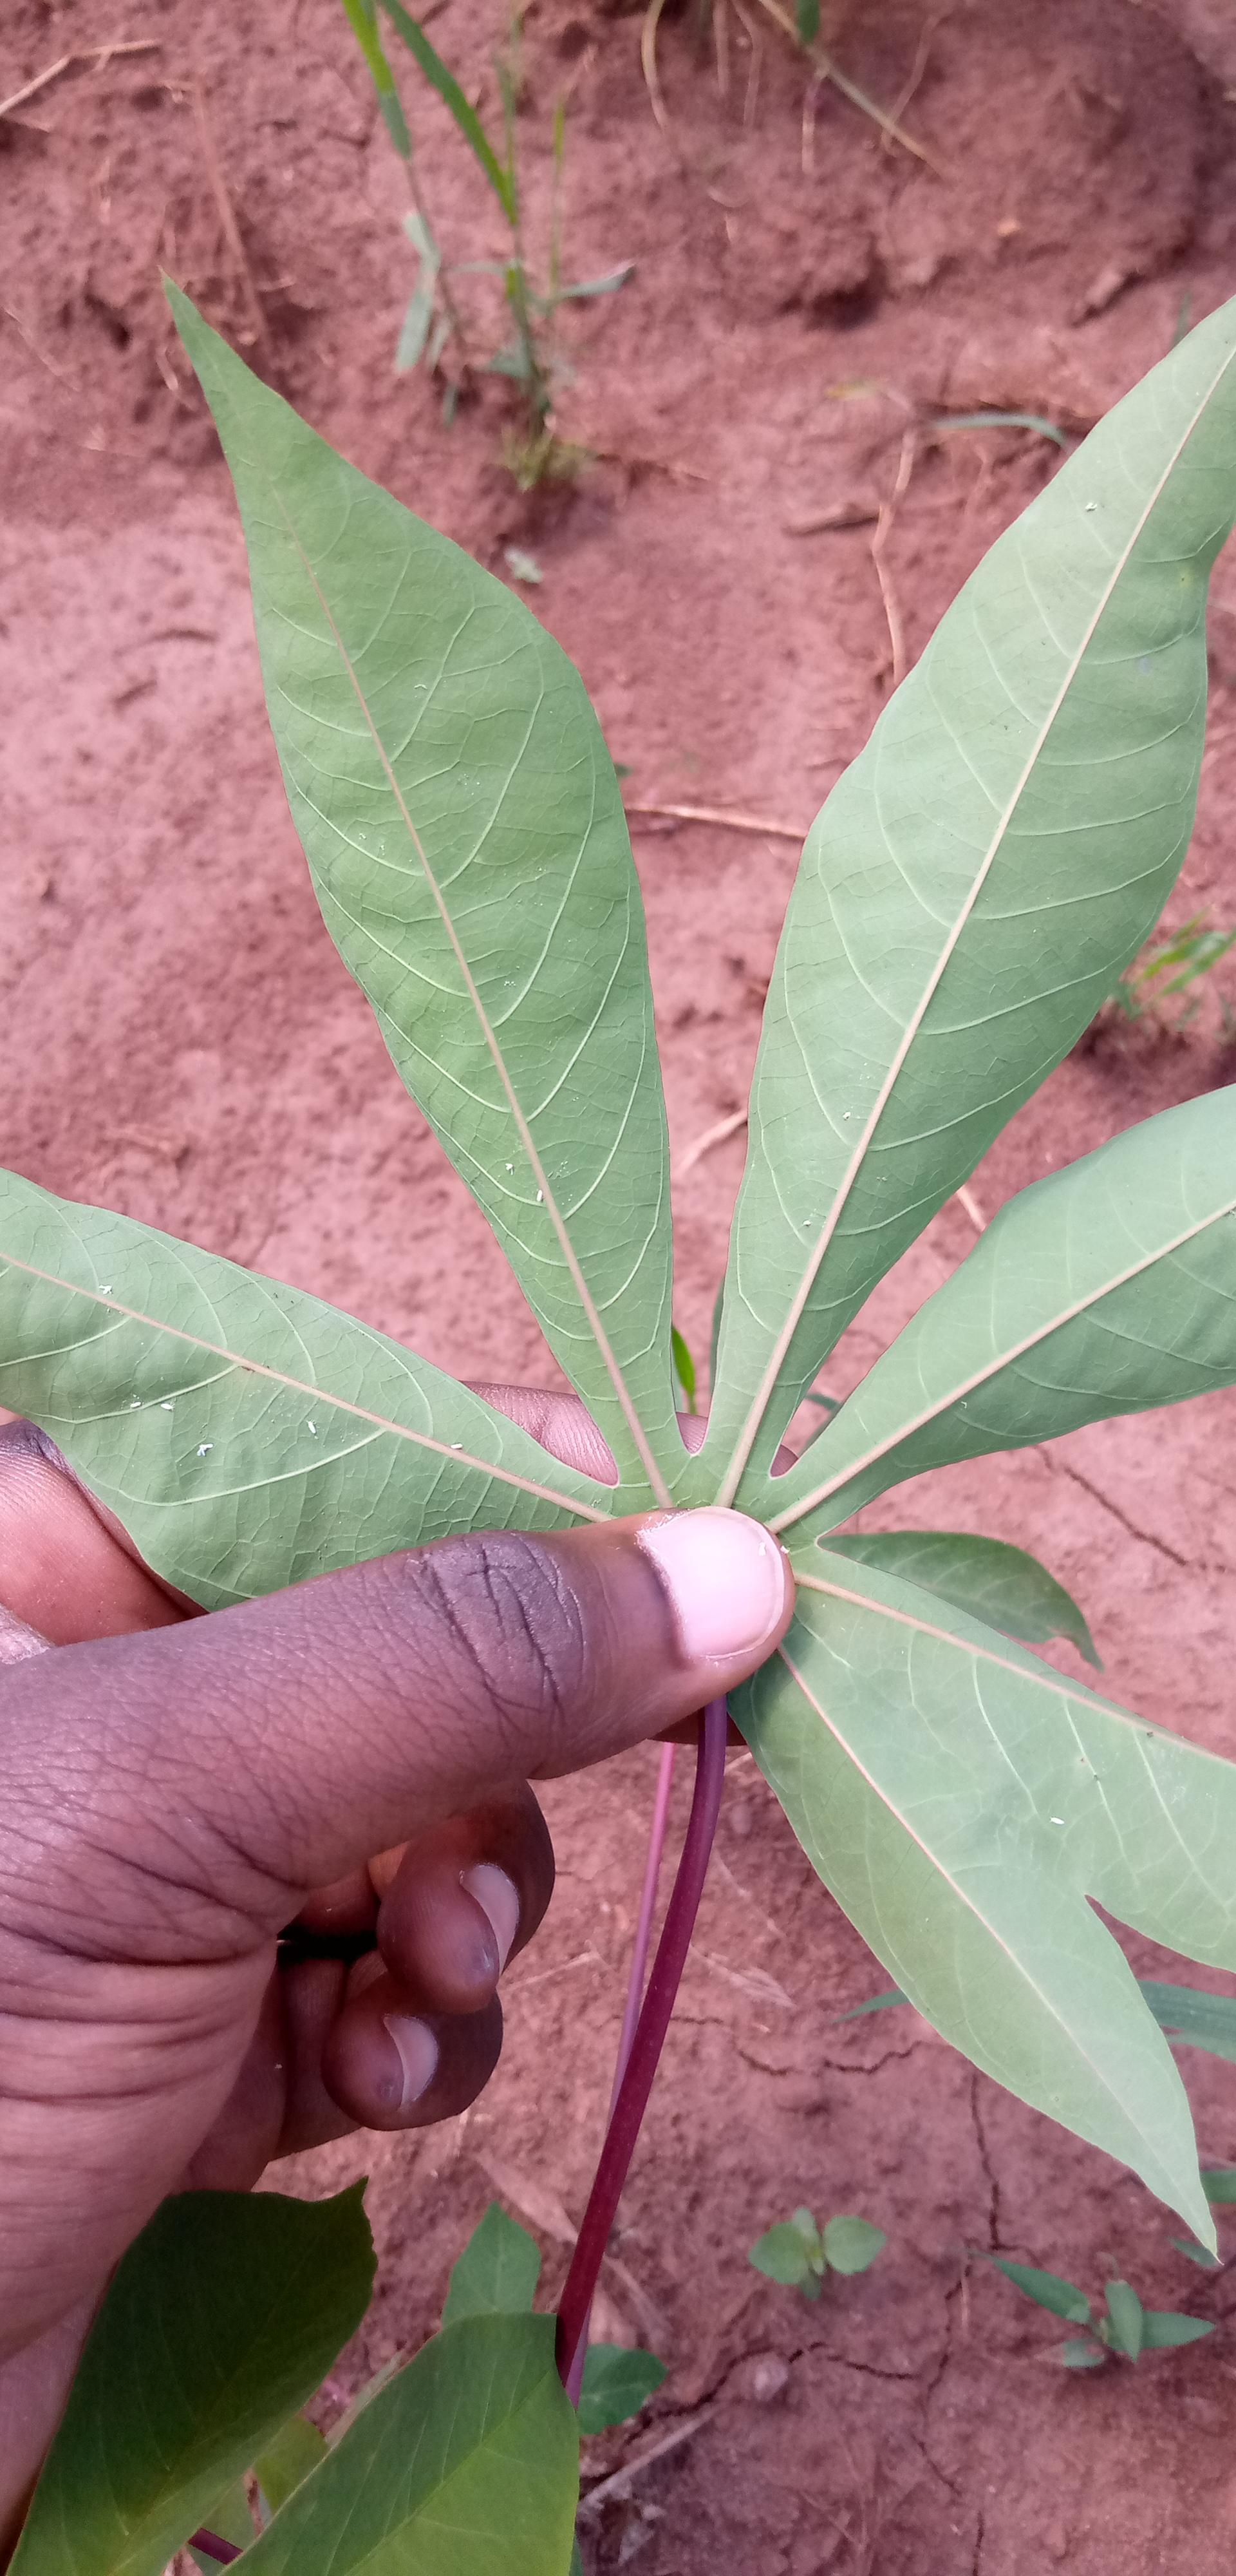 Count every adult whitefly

8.